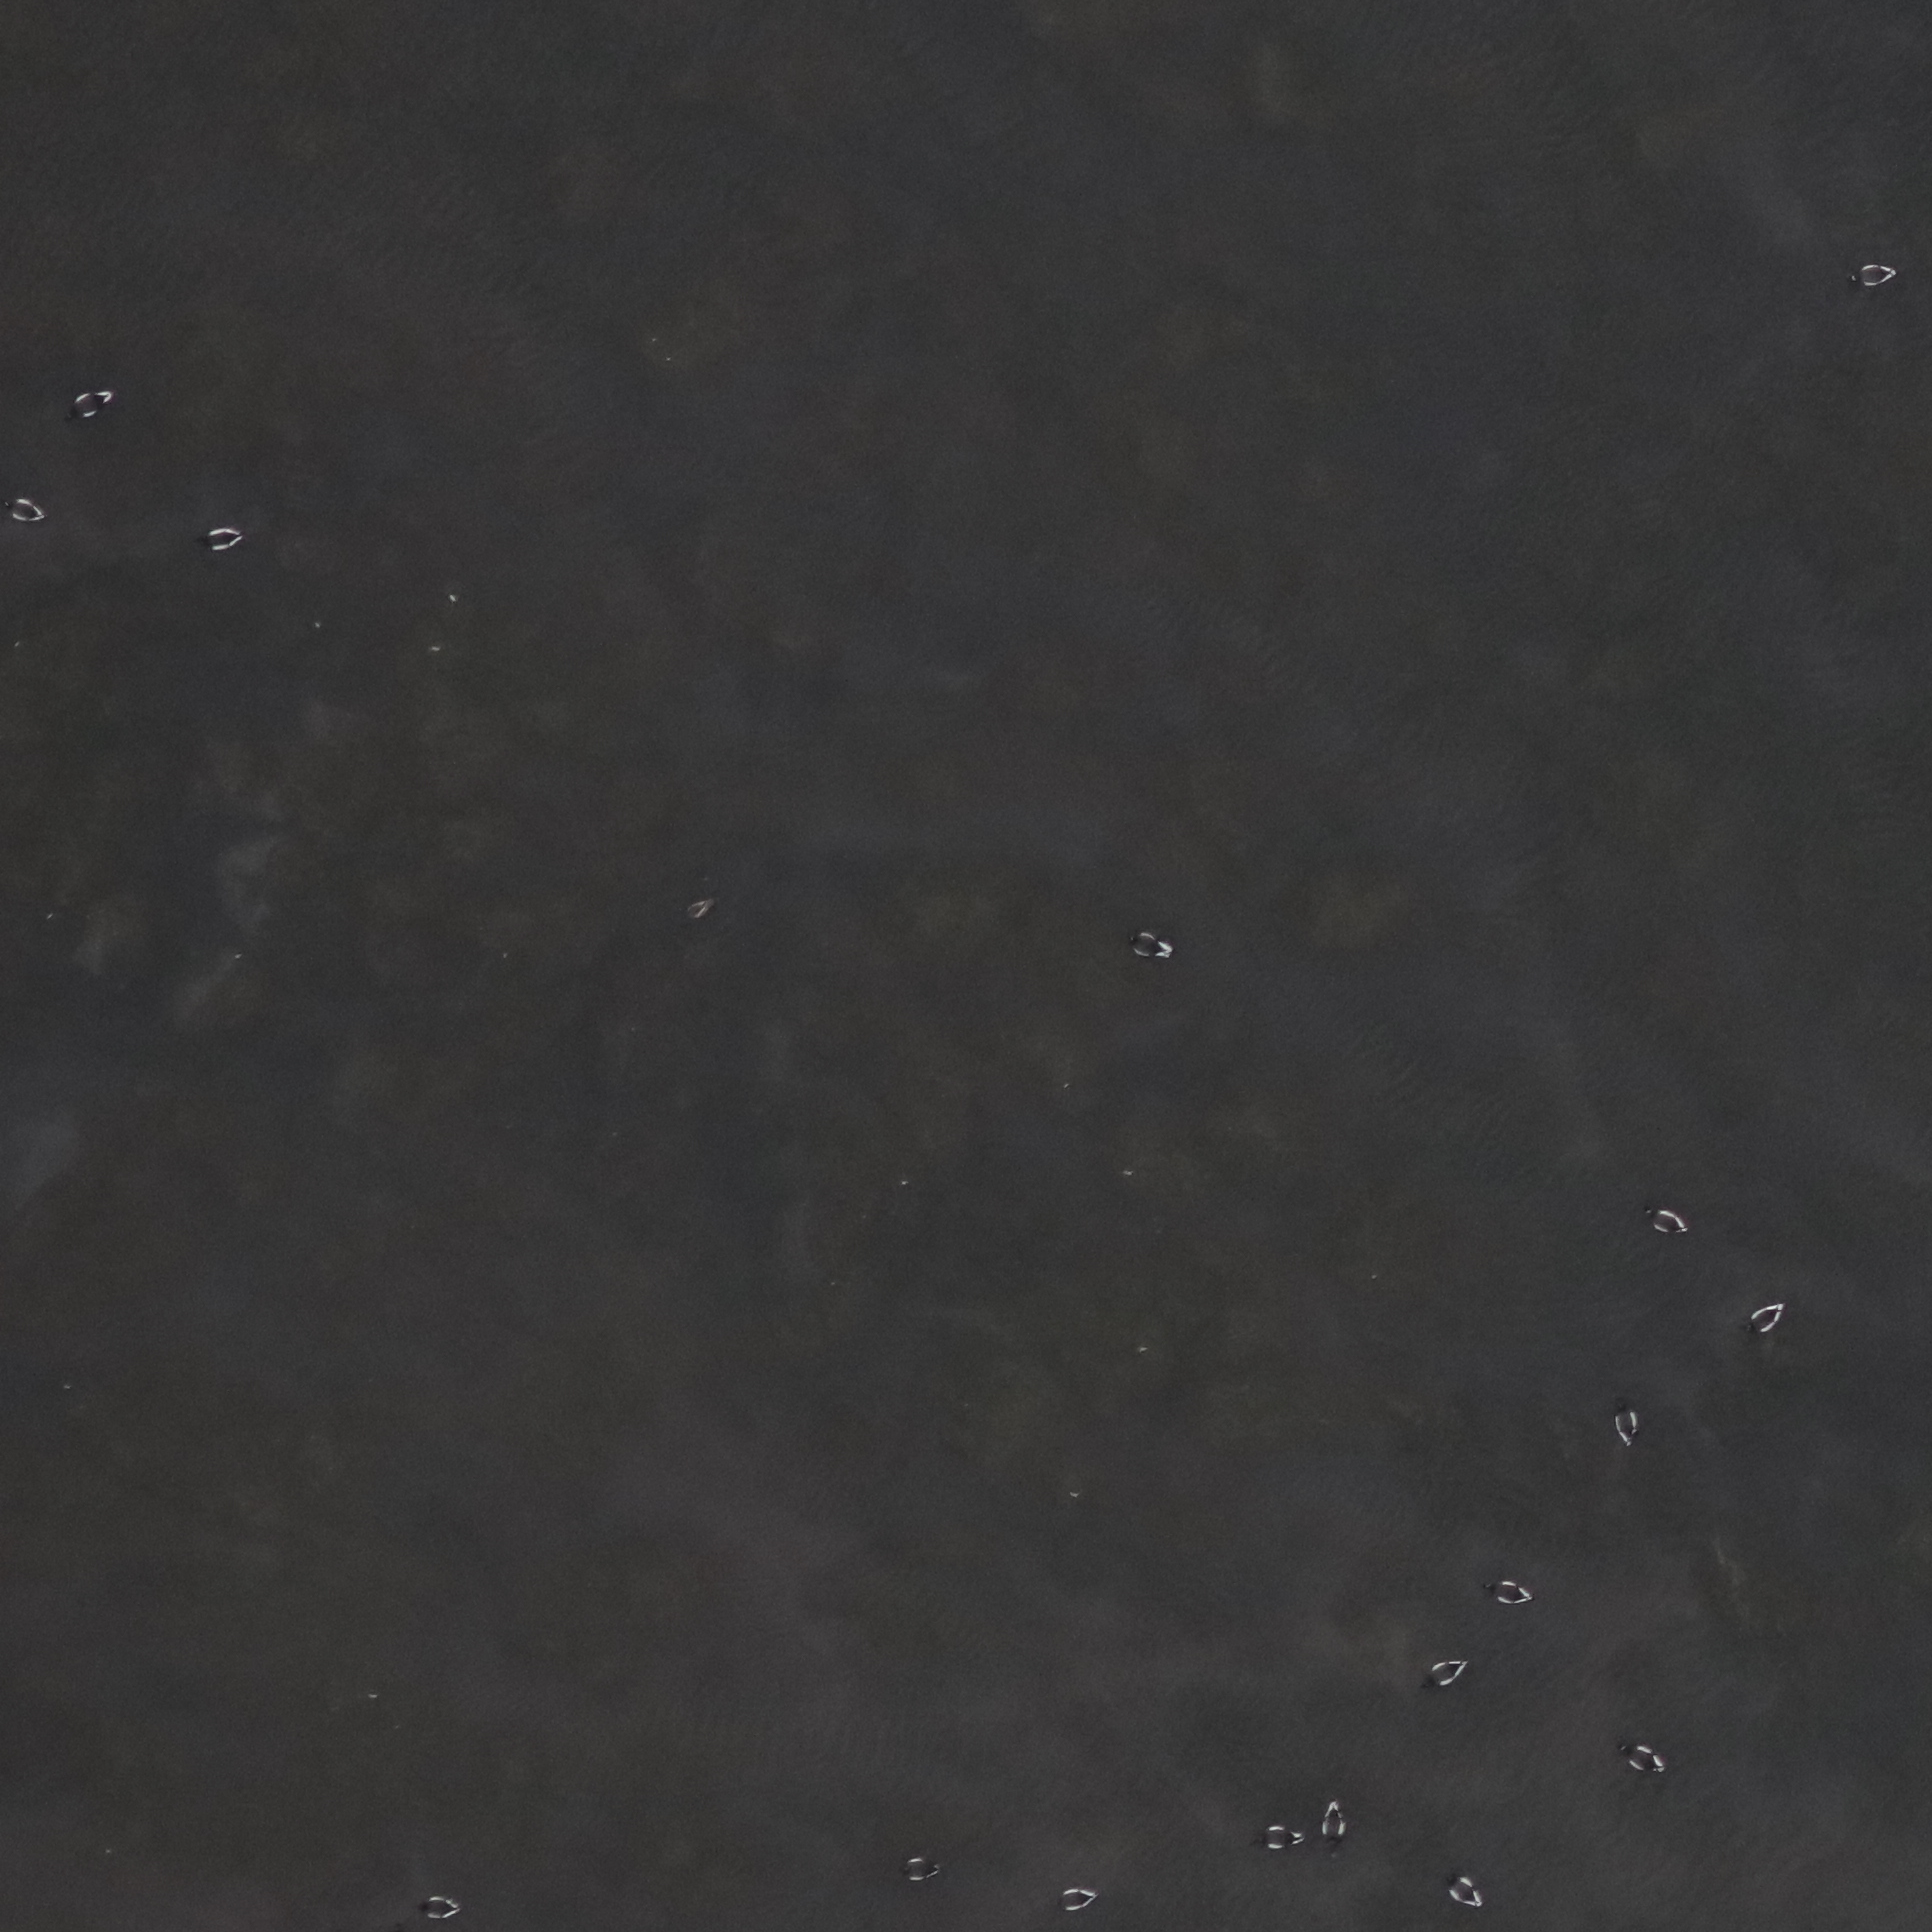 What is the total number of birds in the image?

18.